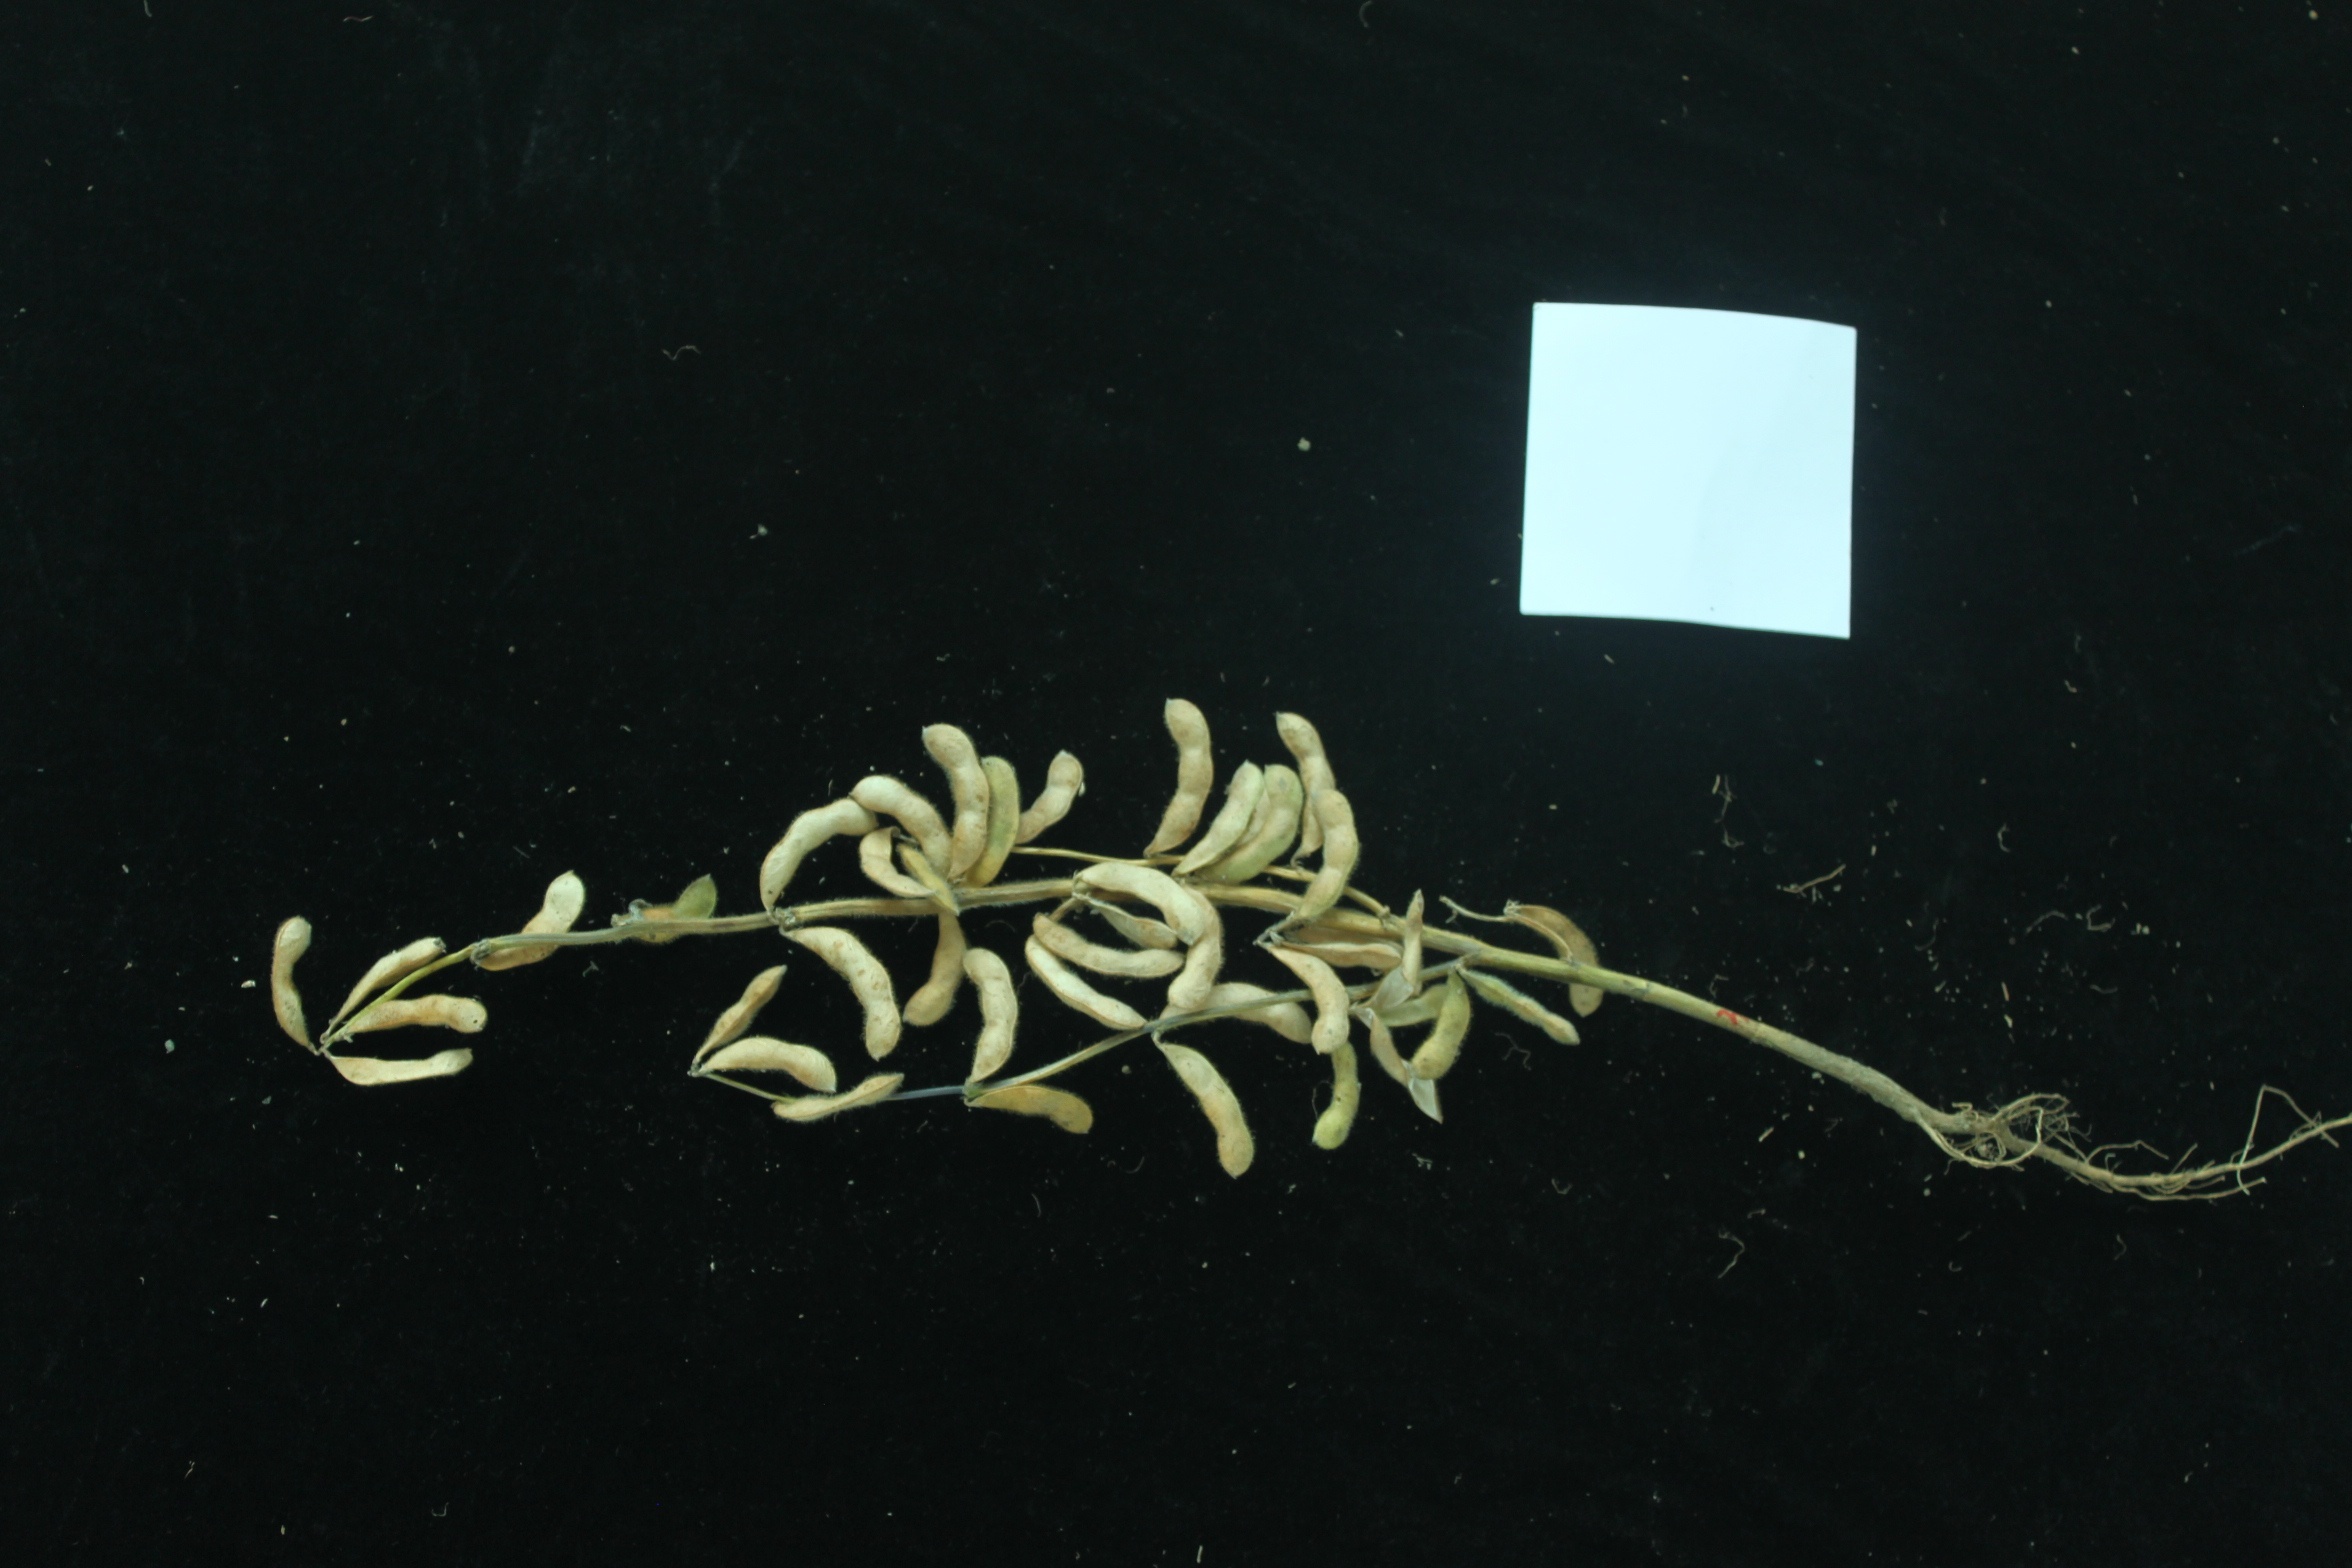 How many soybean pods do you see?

38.